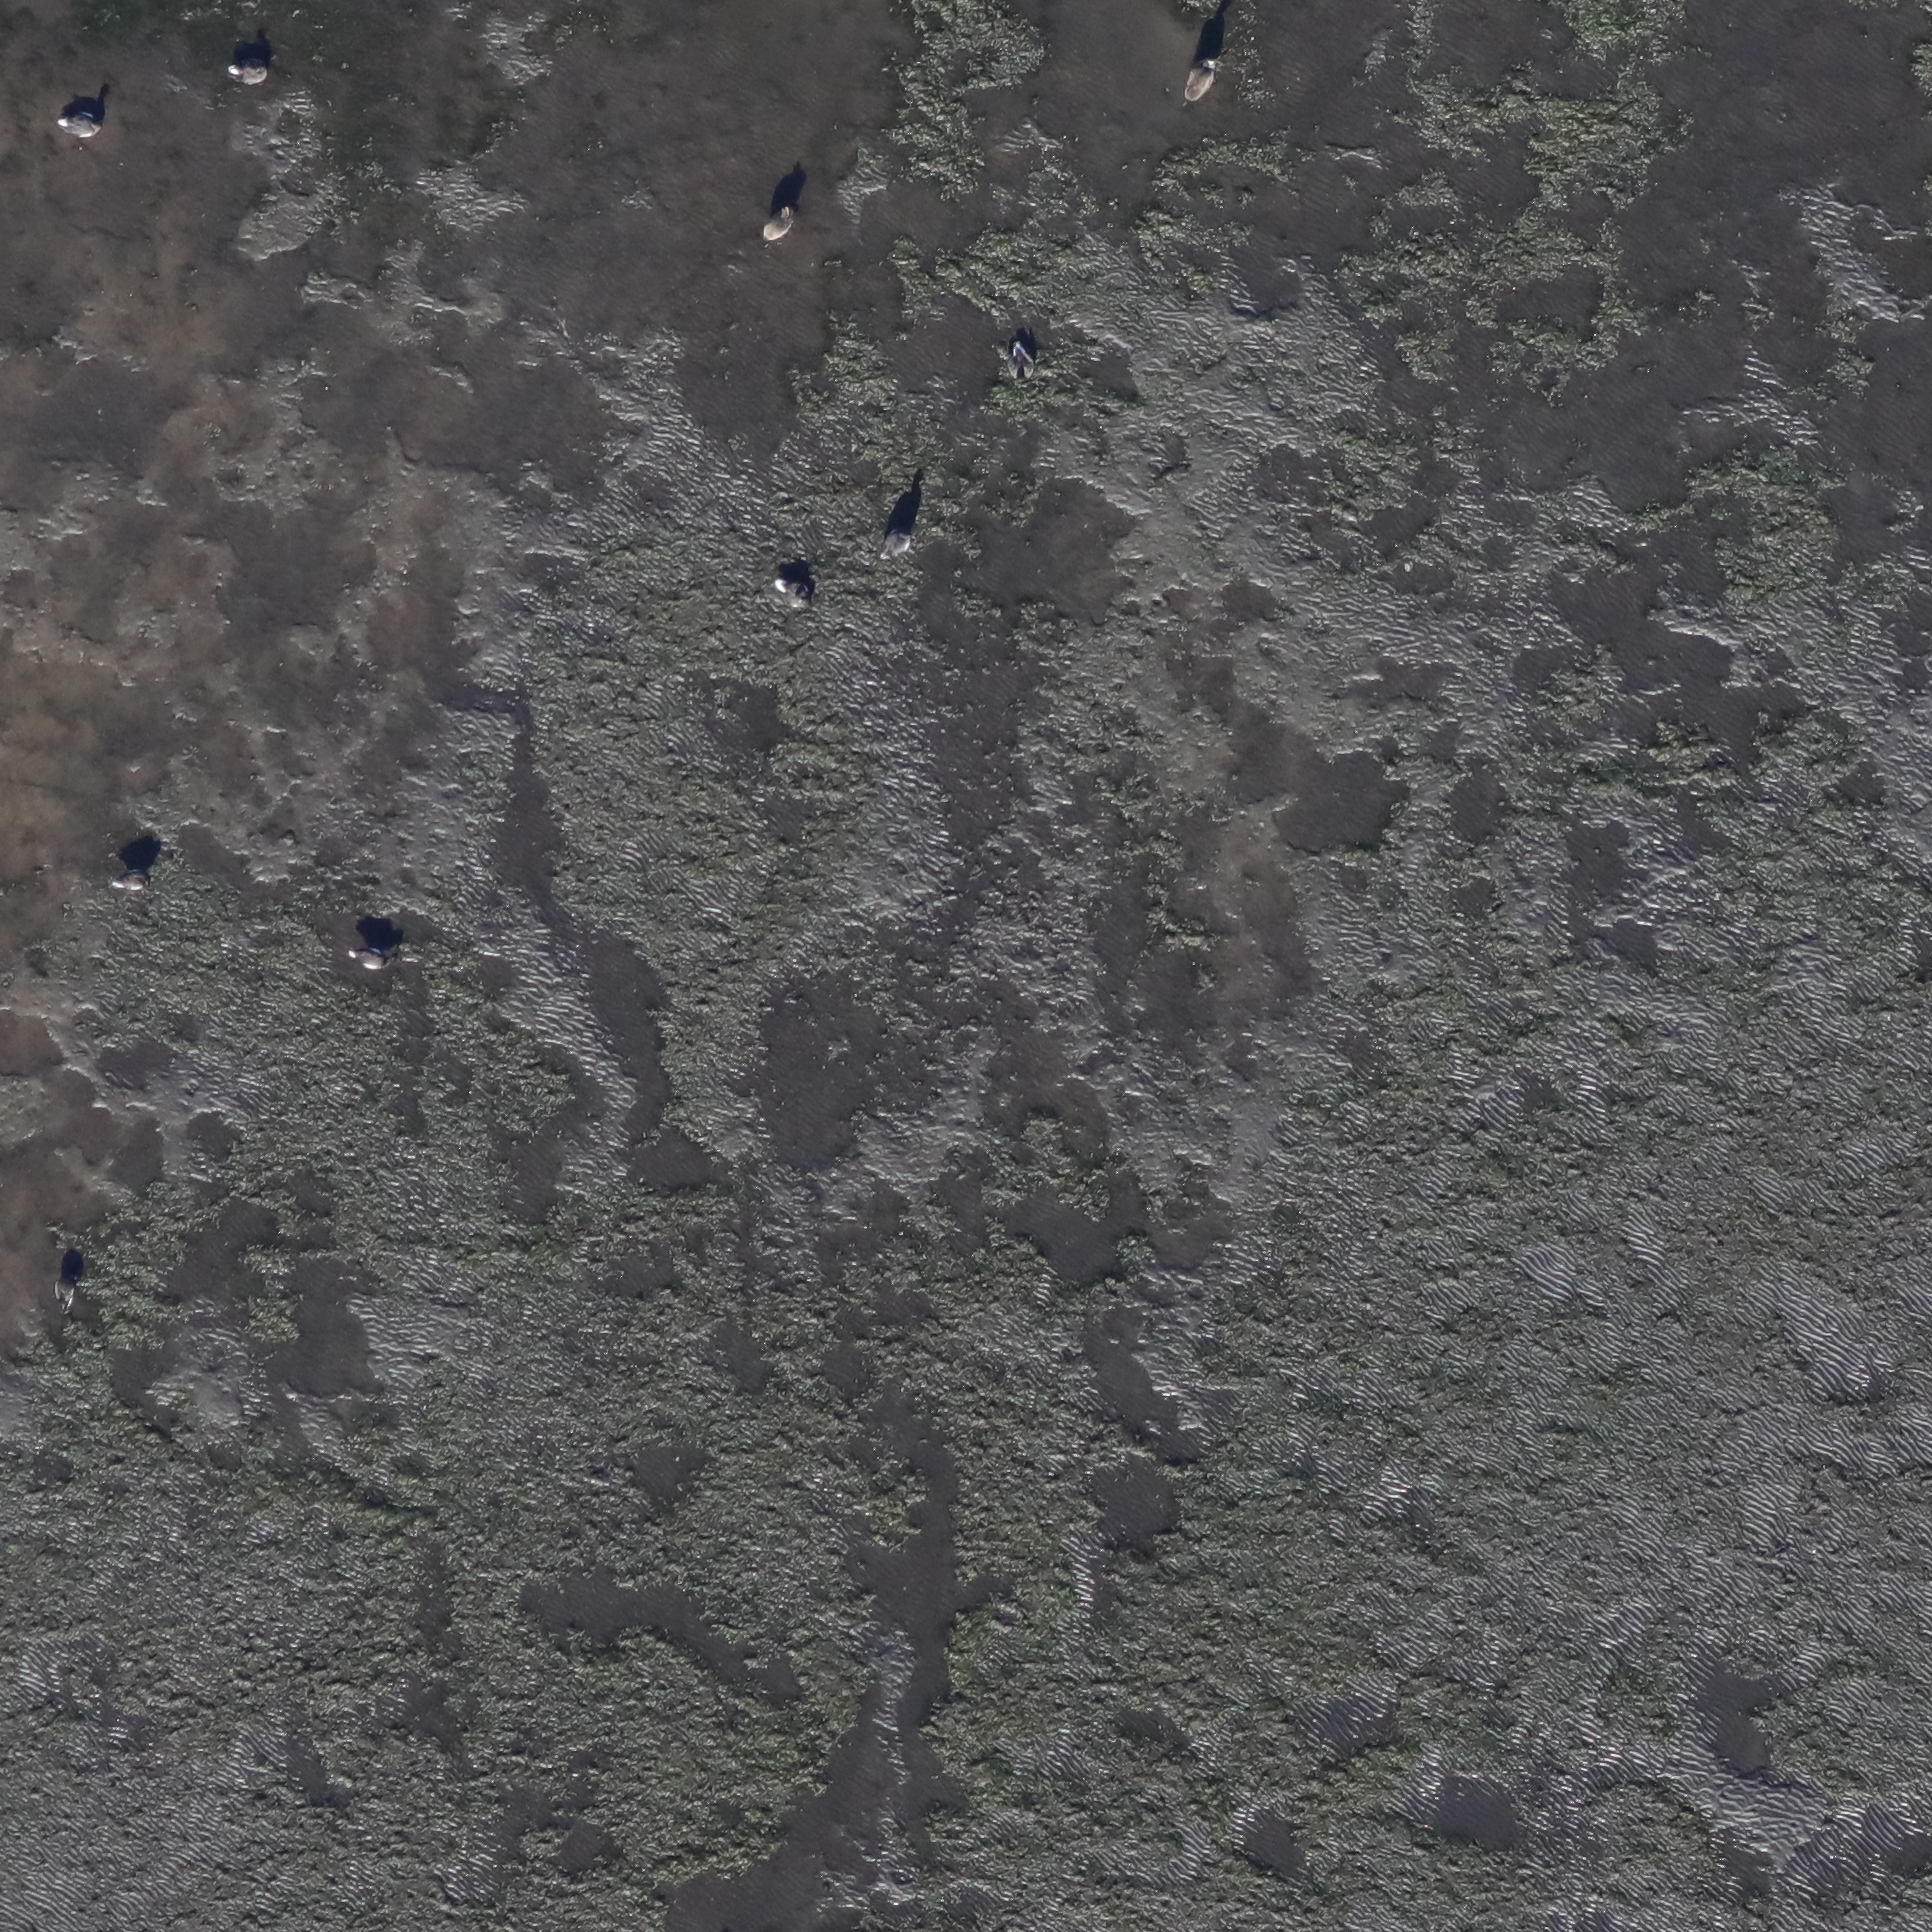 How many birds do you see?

10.